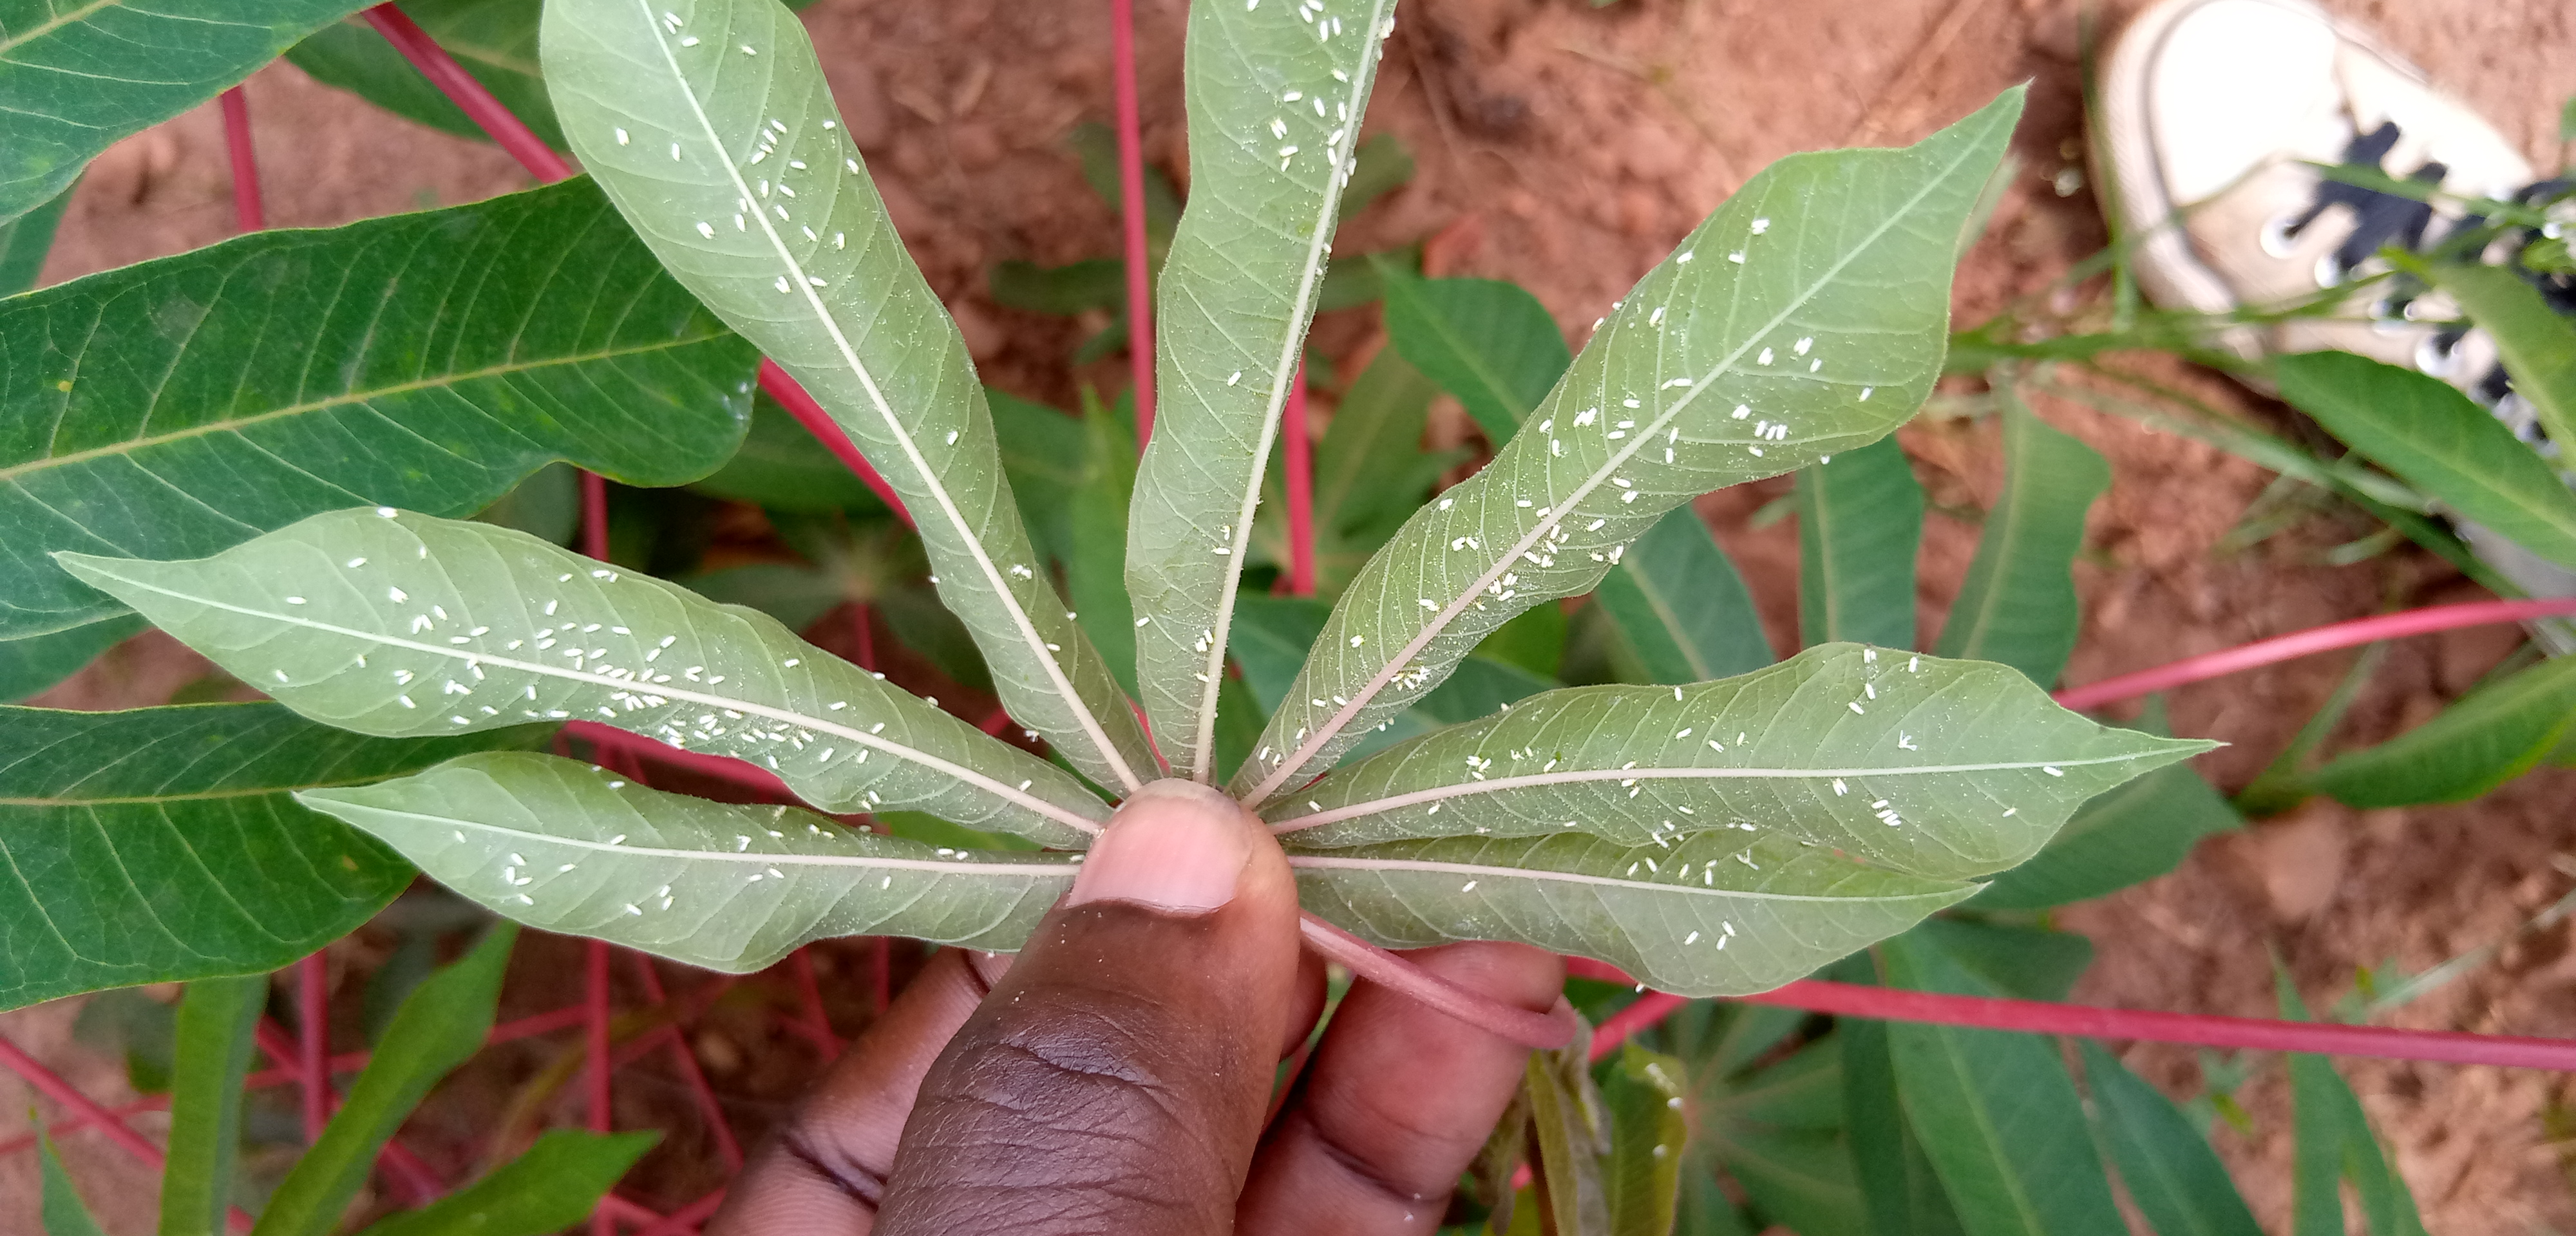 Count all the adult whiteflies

228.